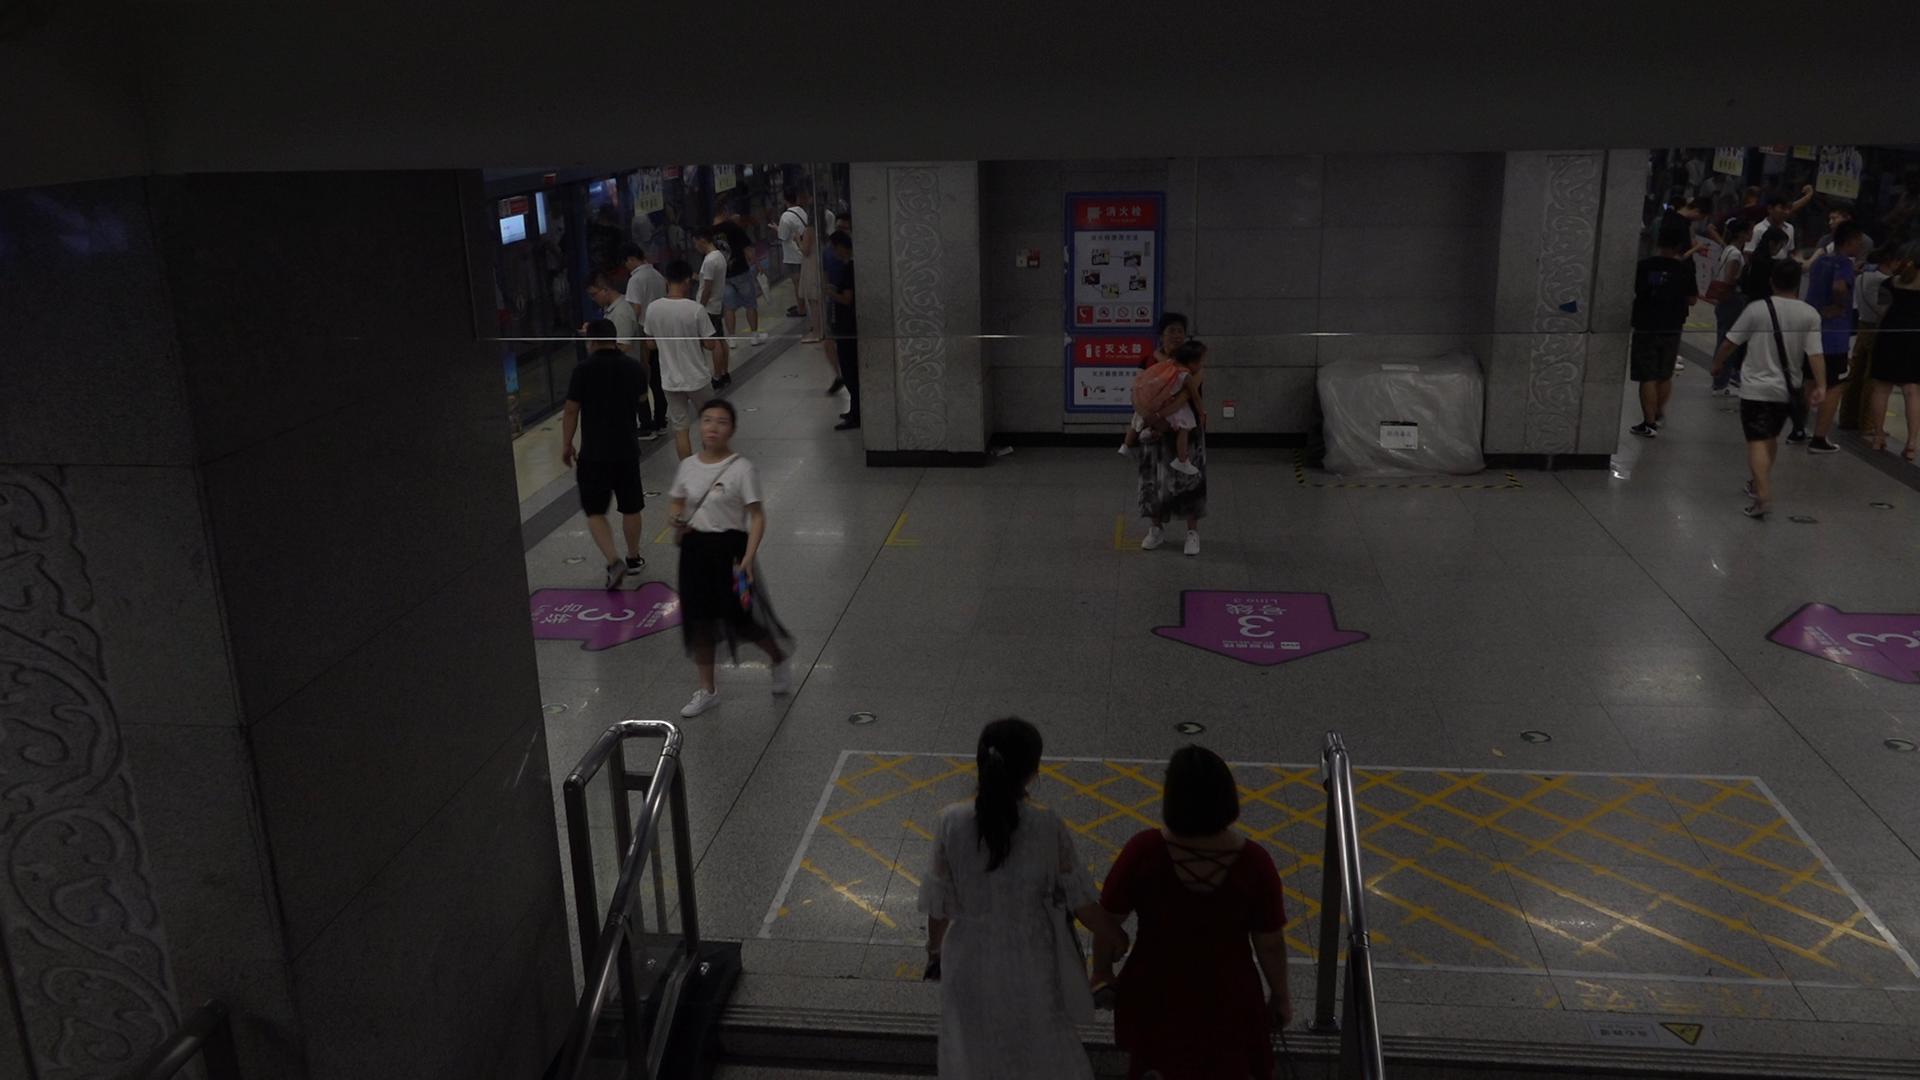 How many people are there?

28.